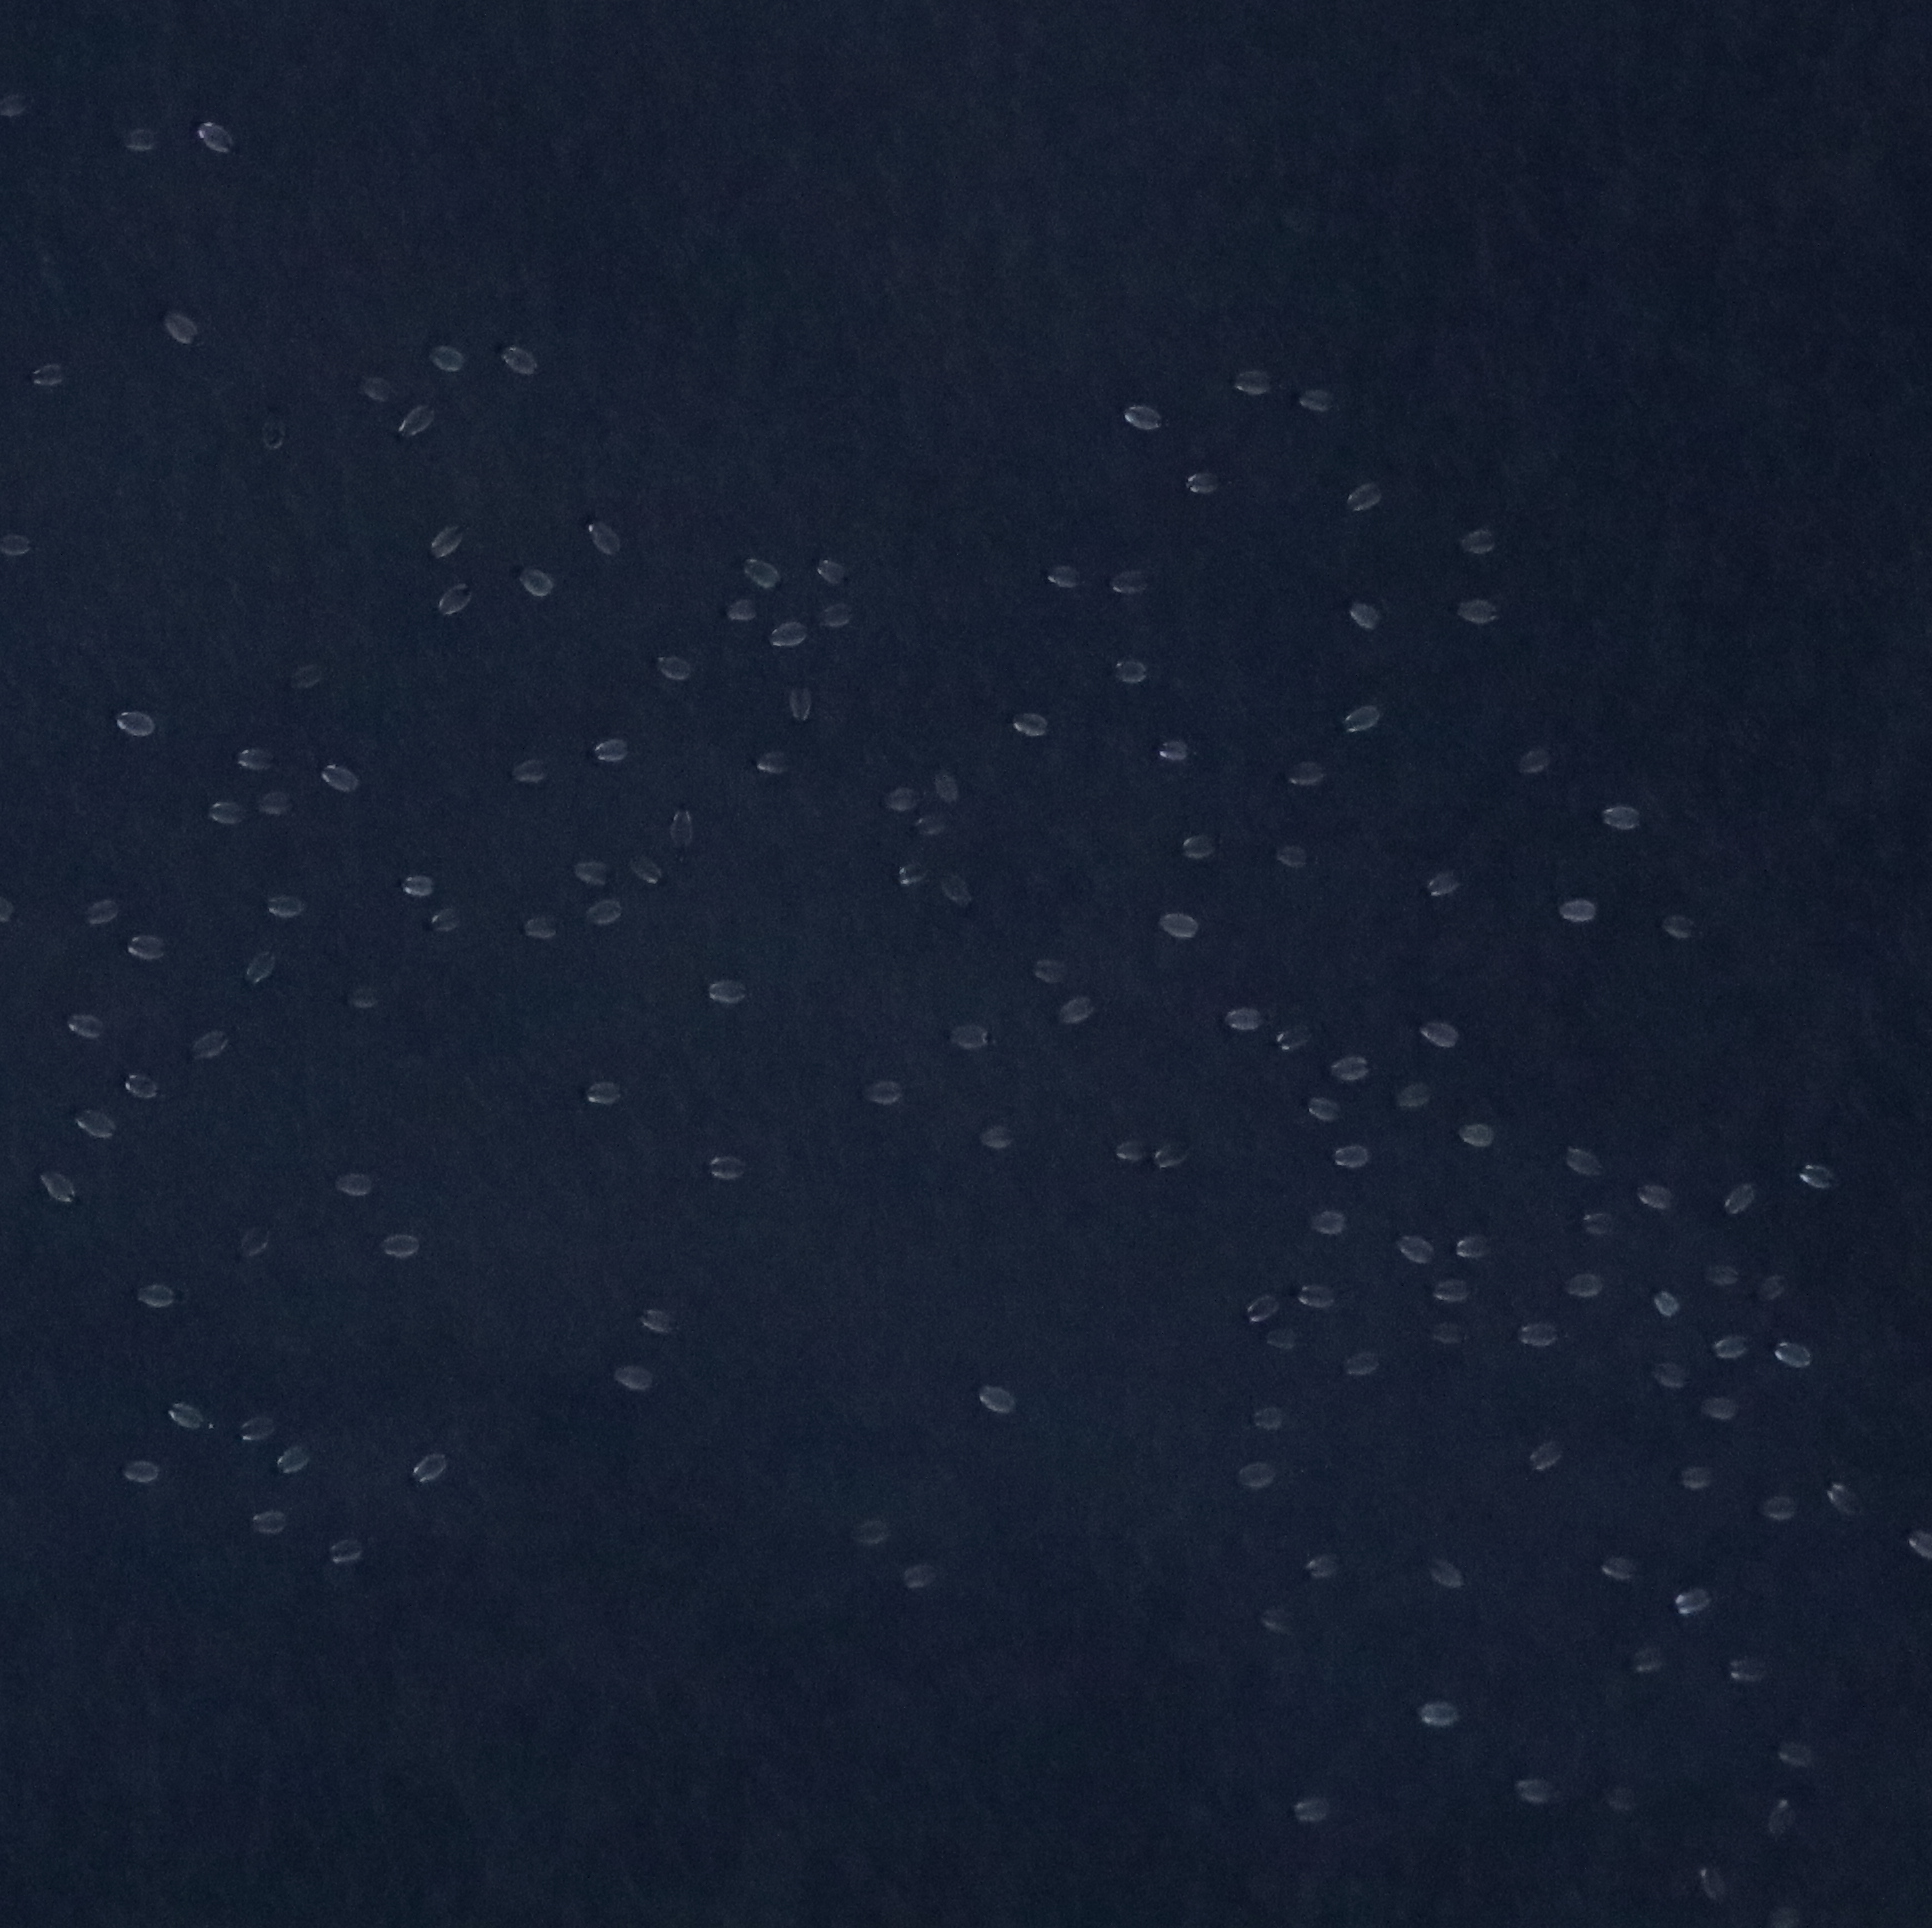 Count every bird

154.